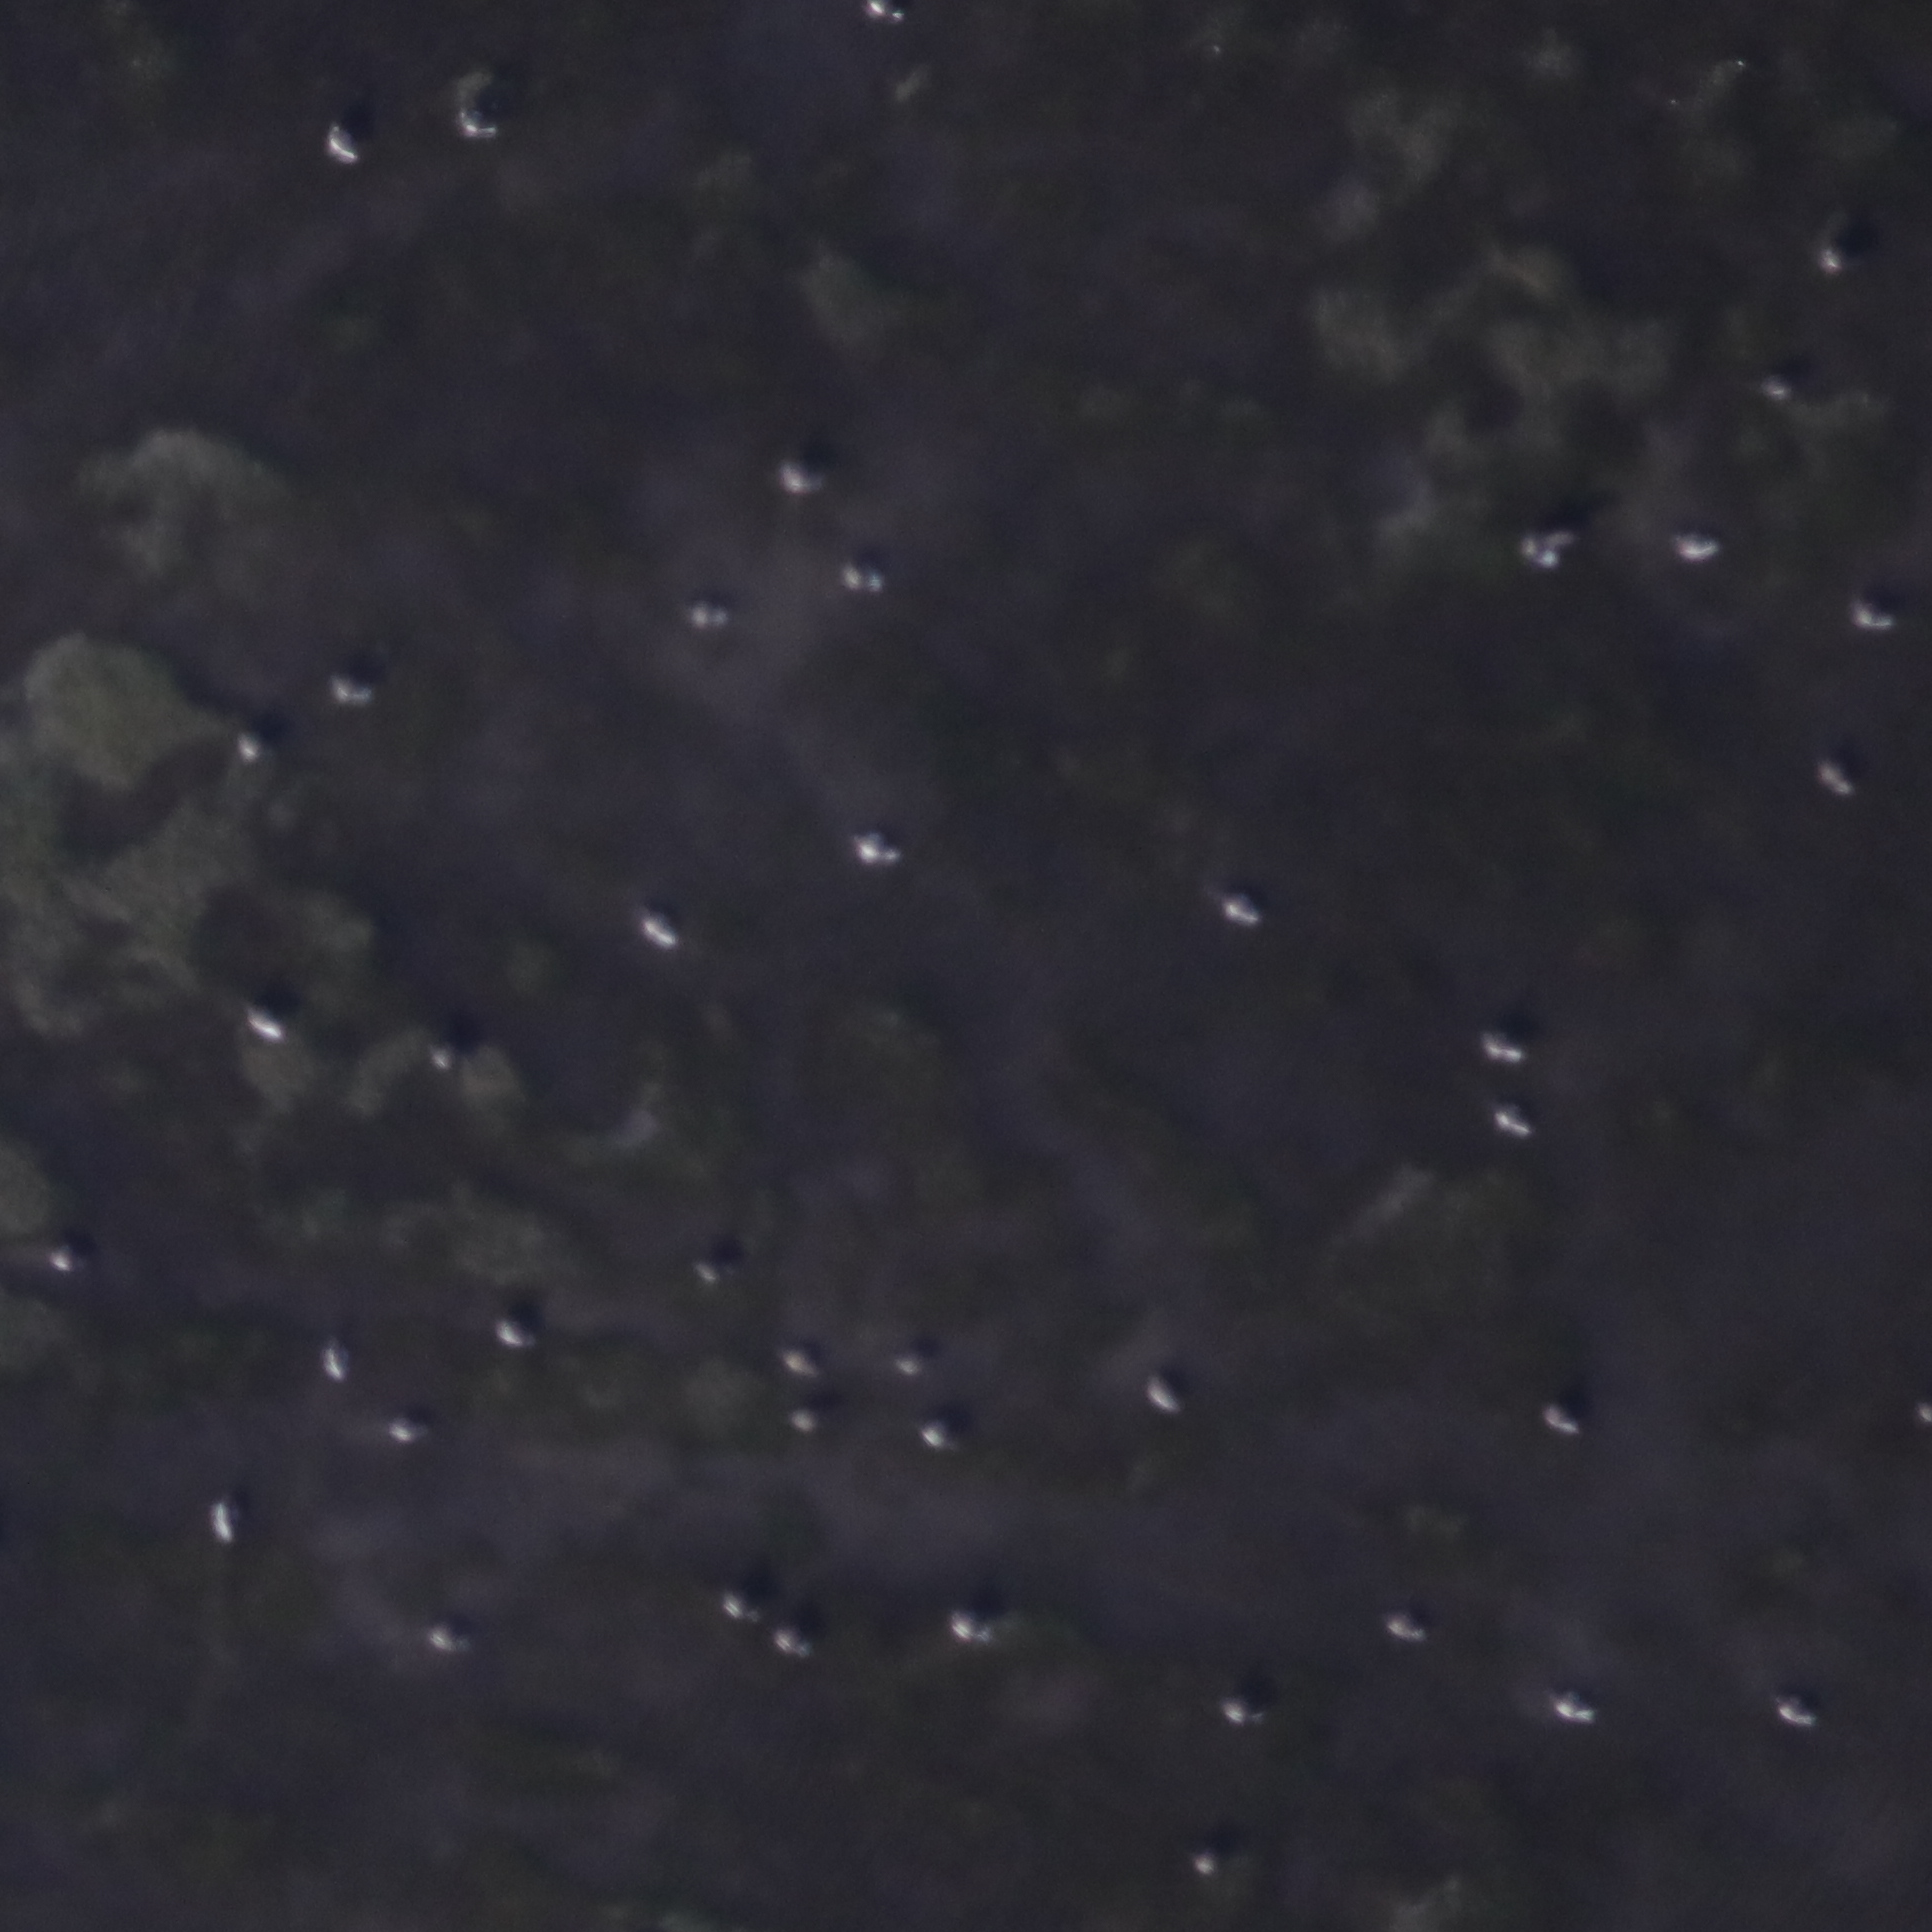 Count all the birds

42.